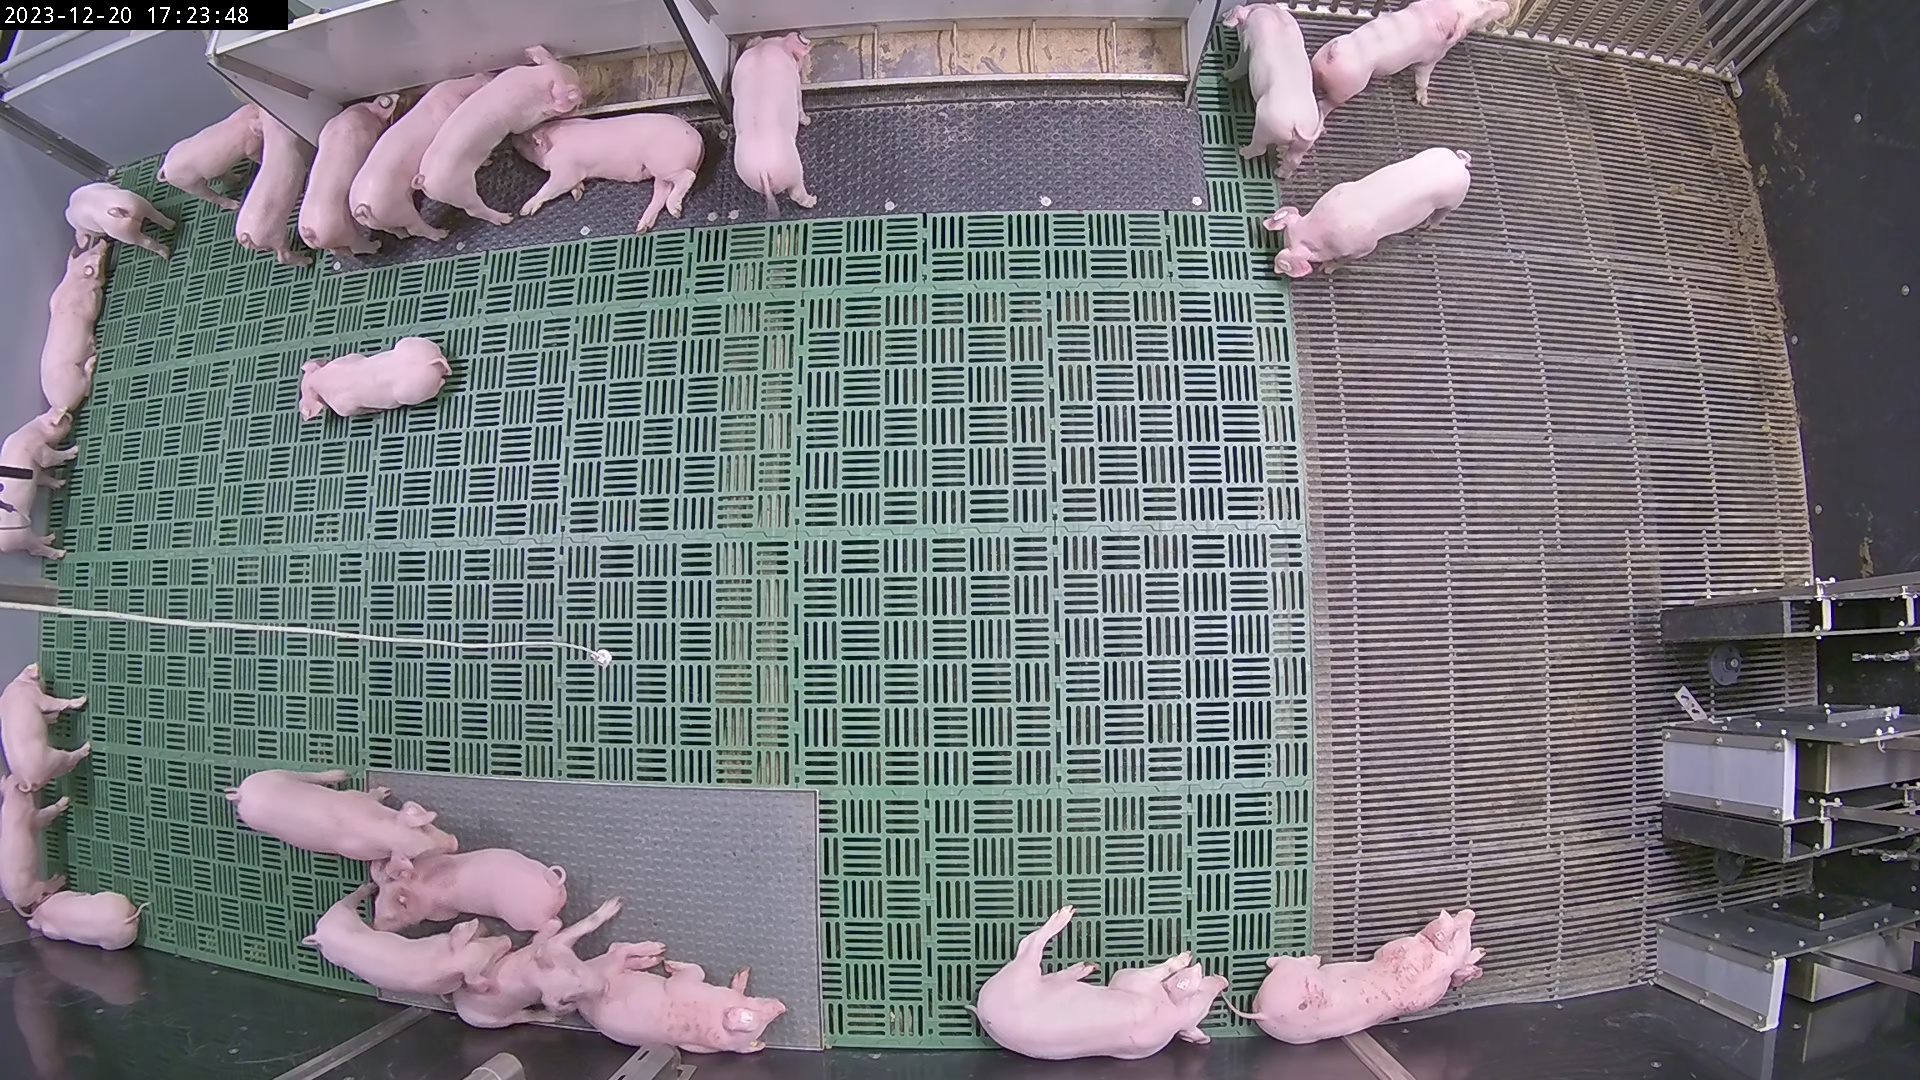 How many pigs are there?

24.